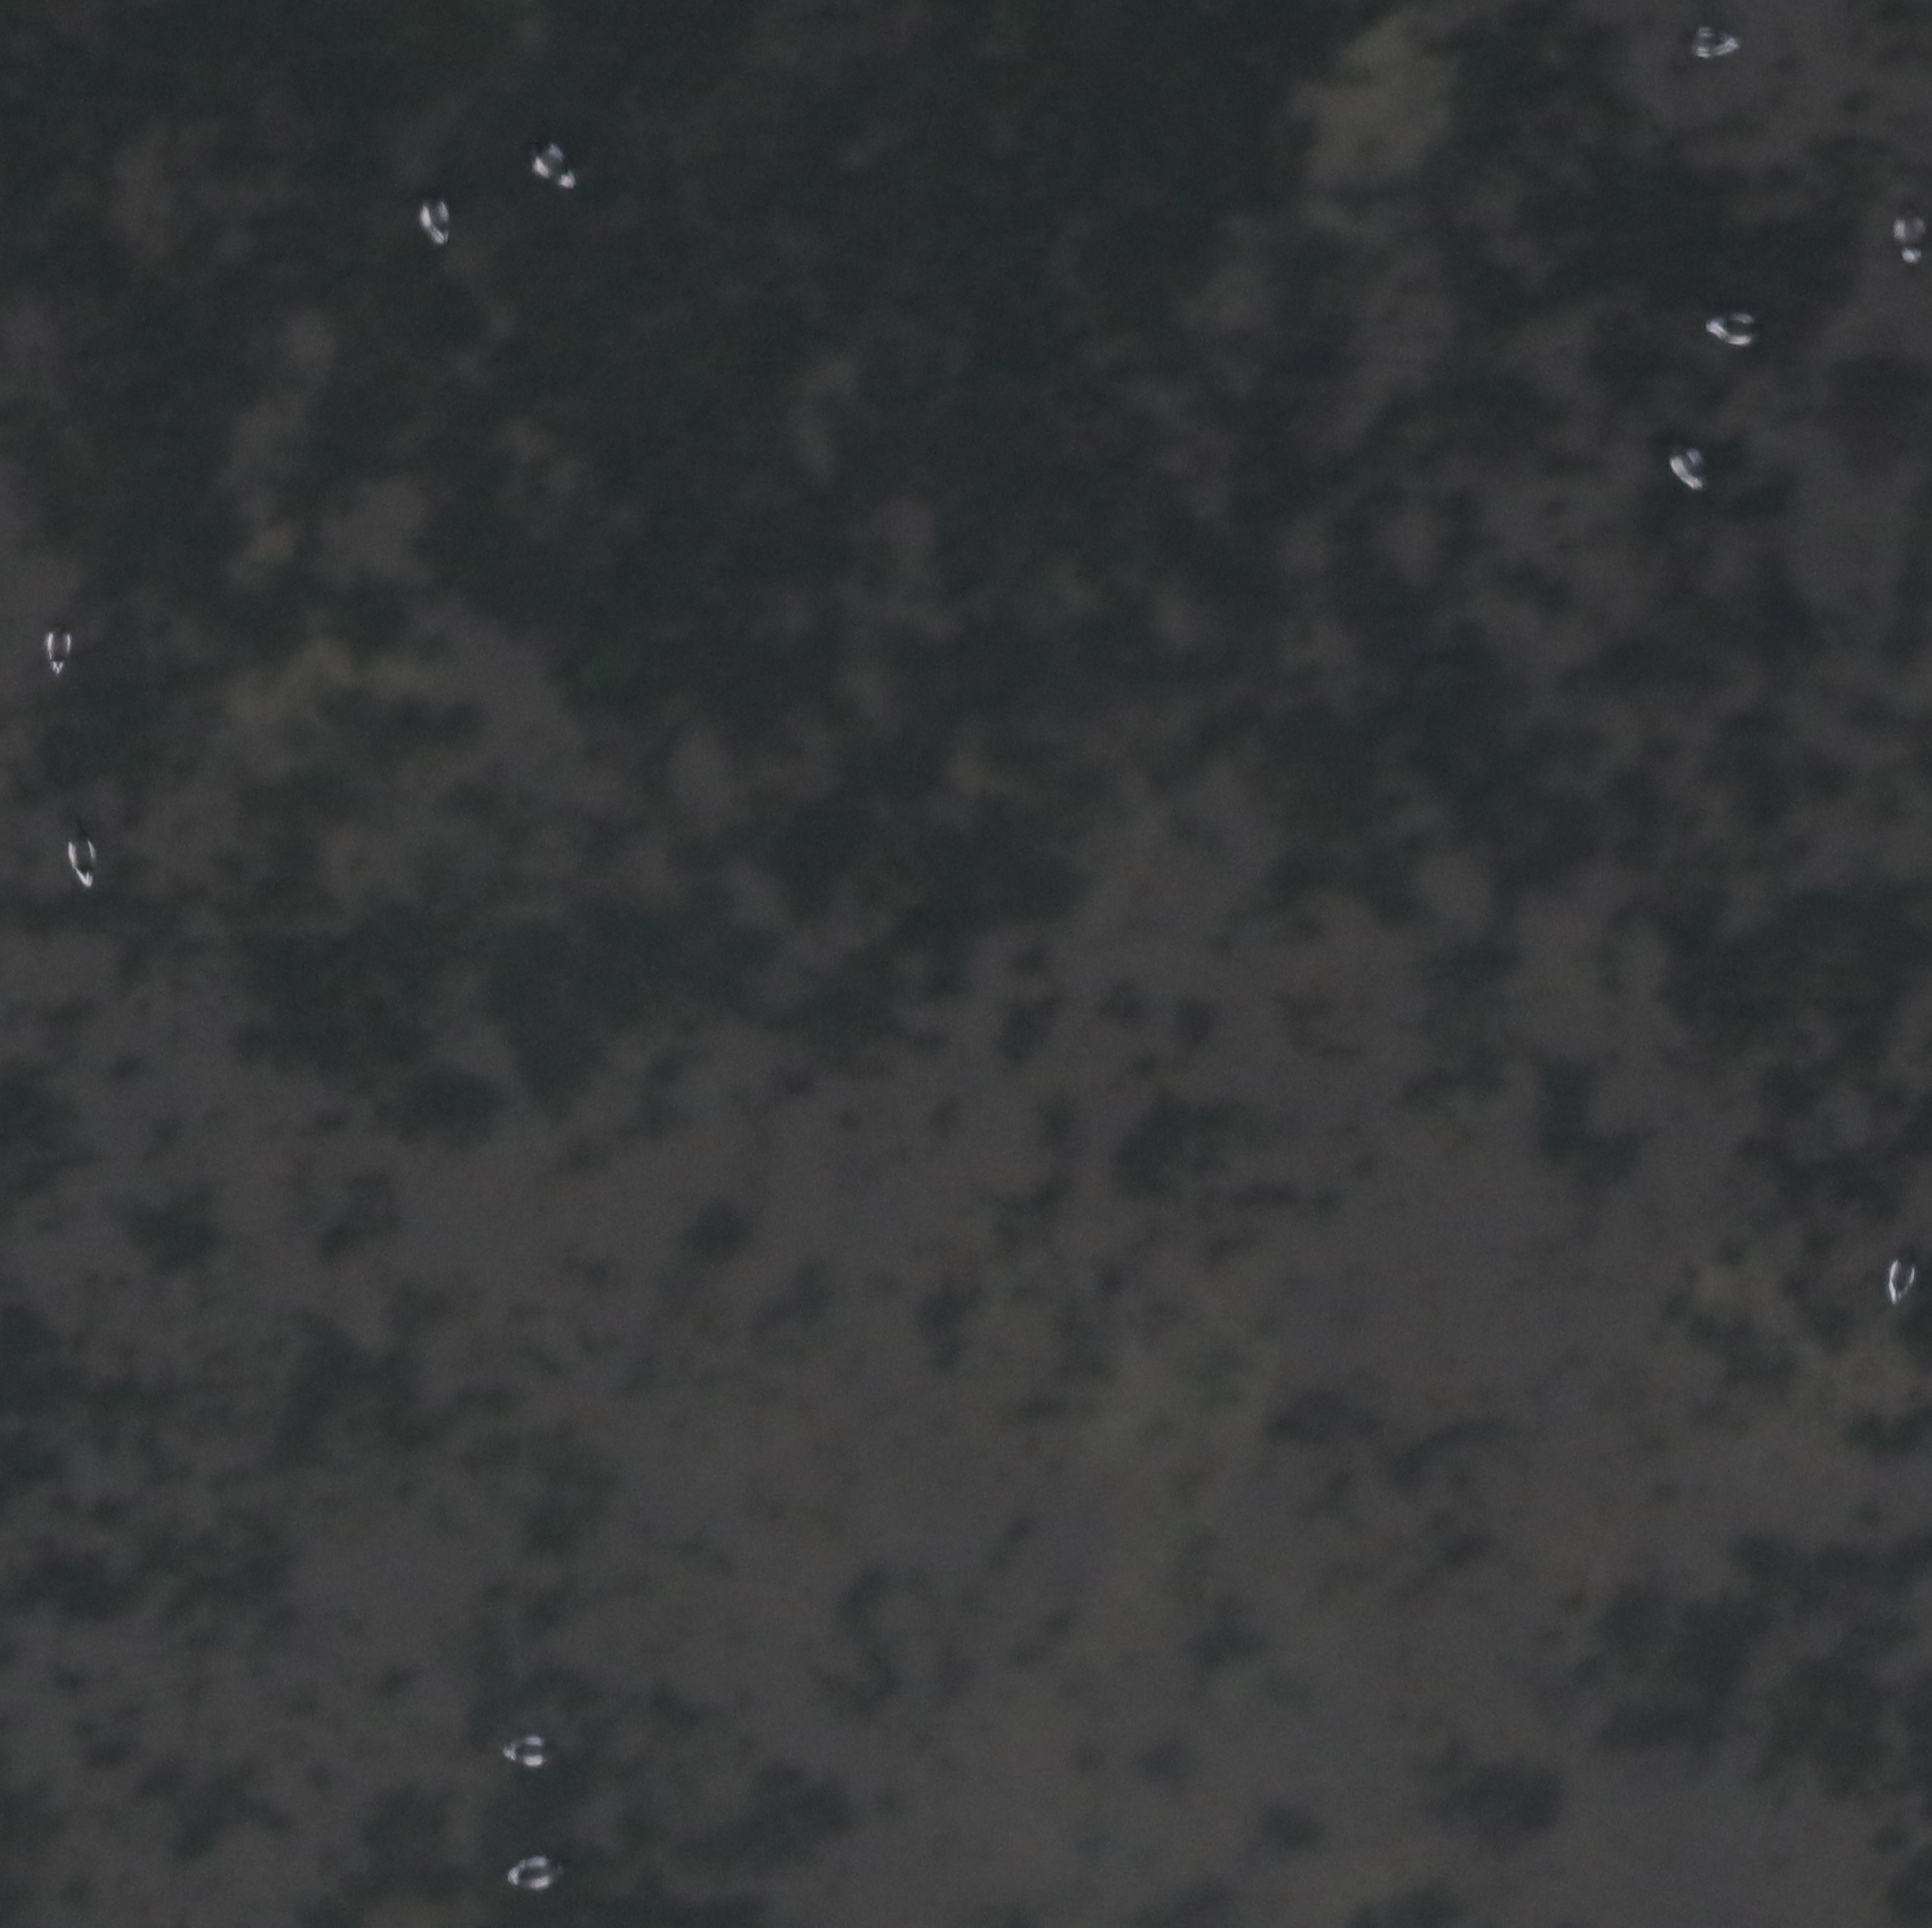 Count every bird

11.